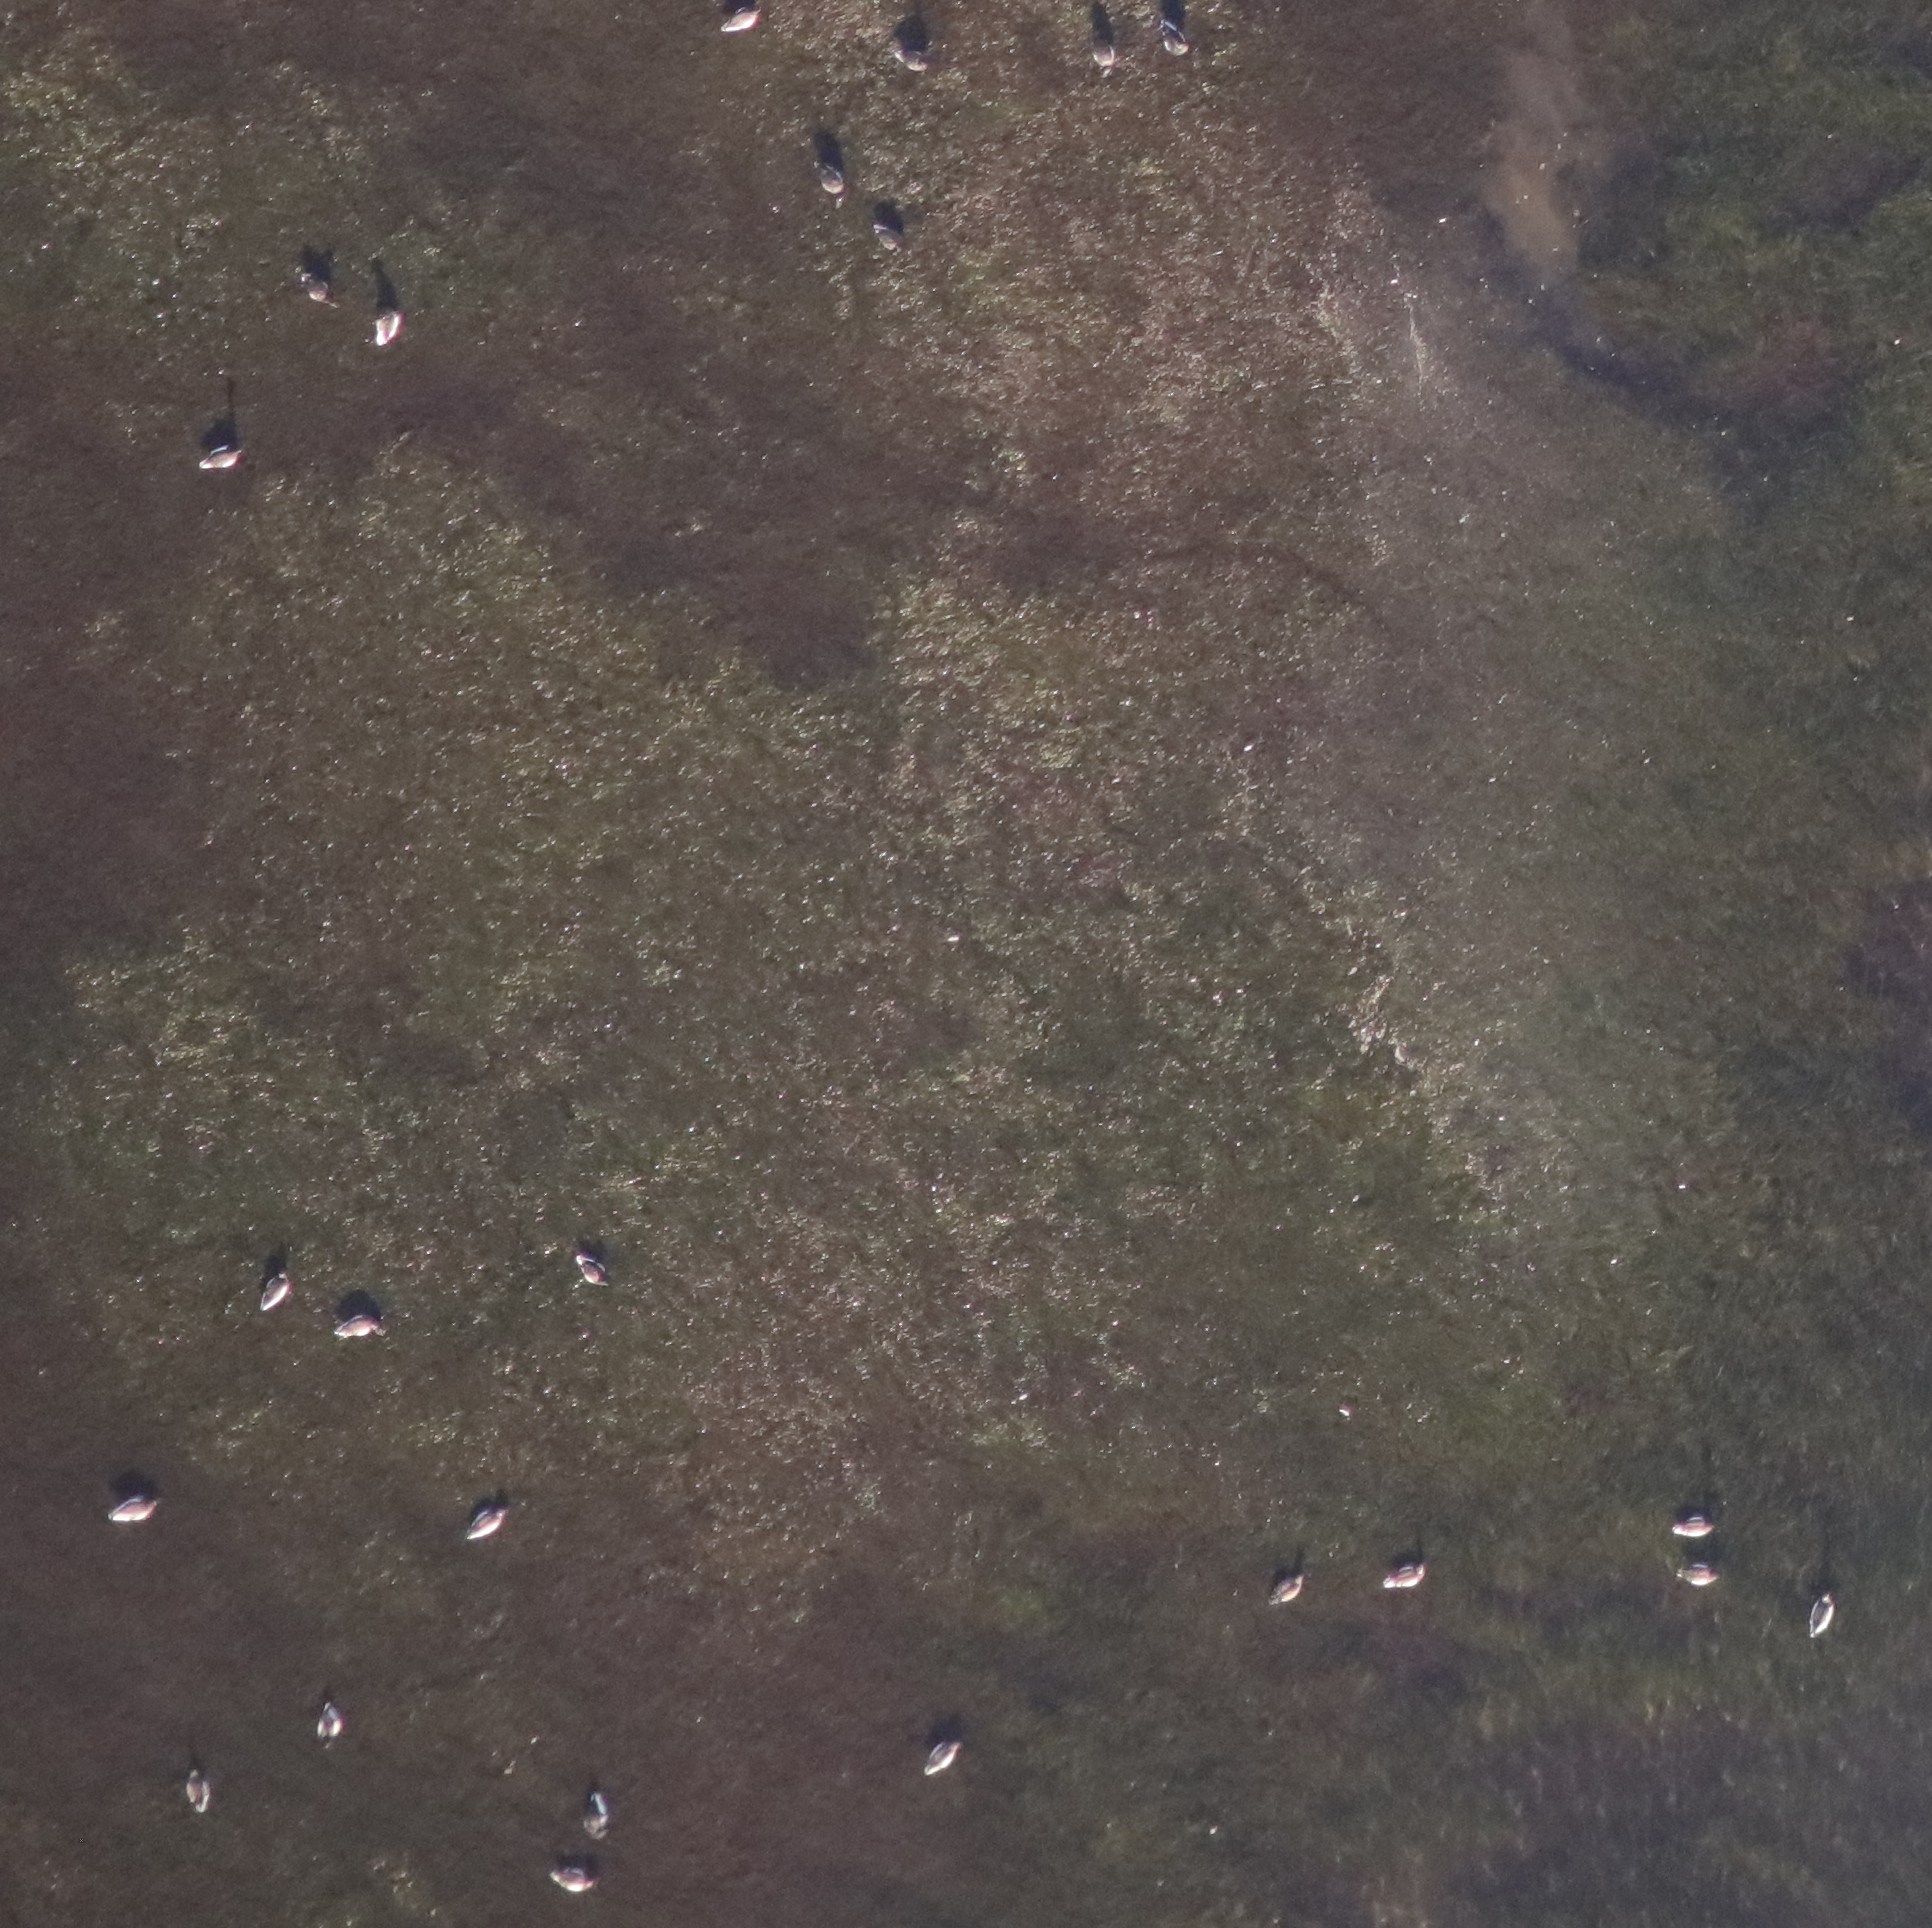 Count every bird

24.